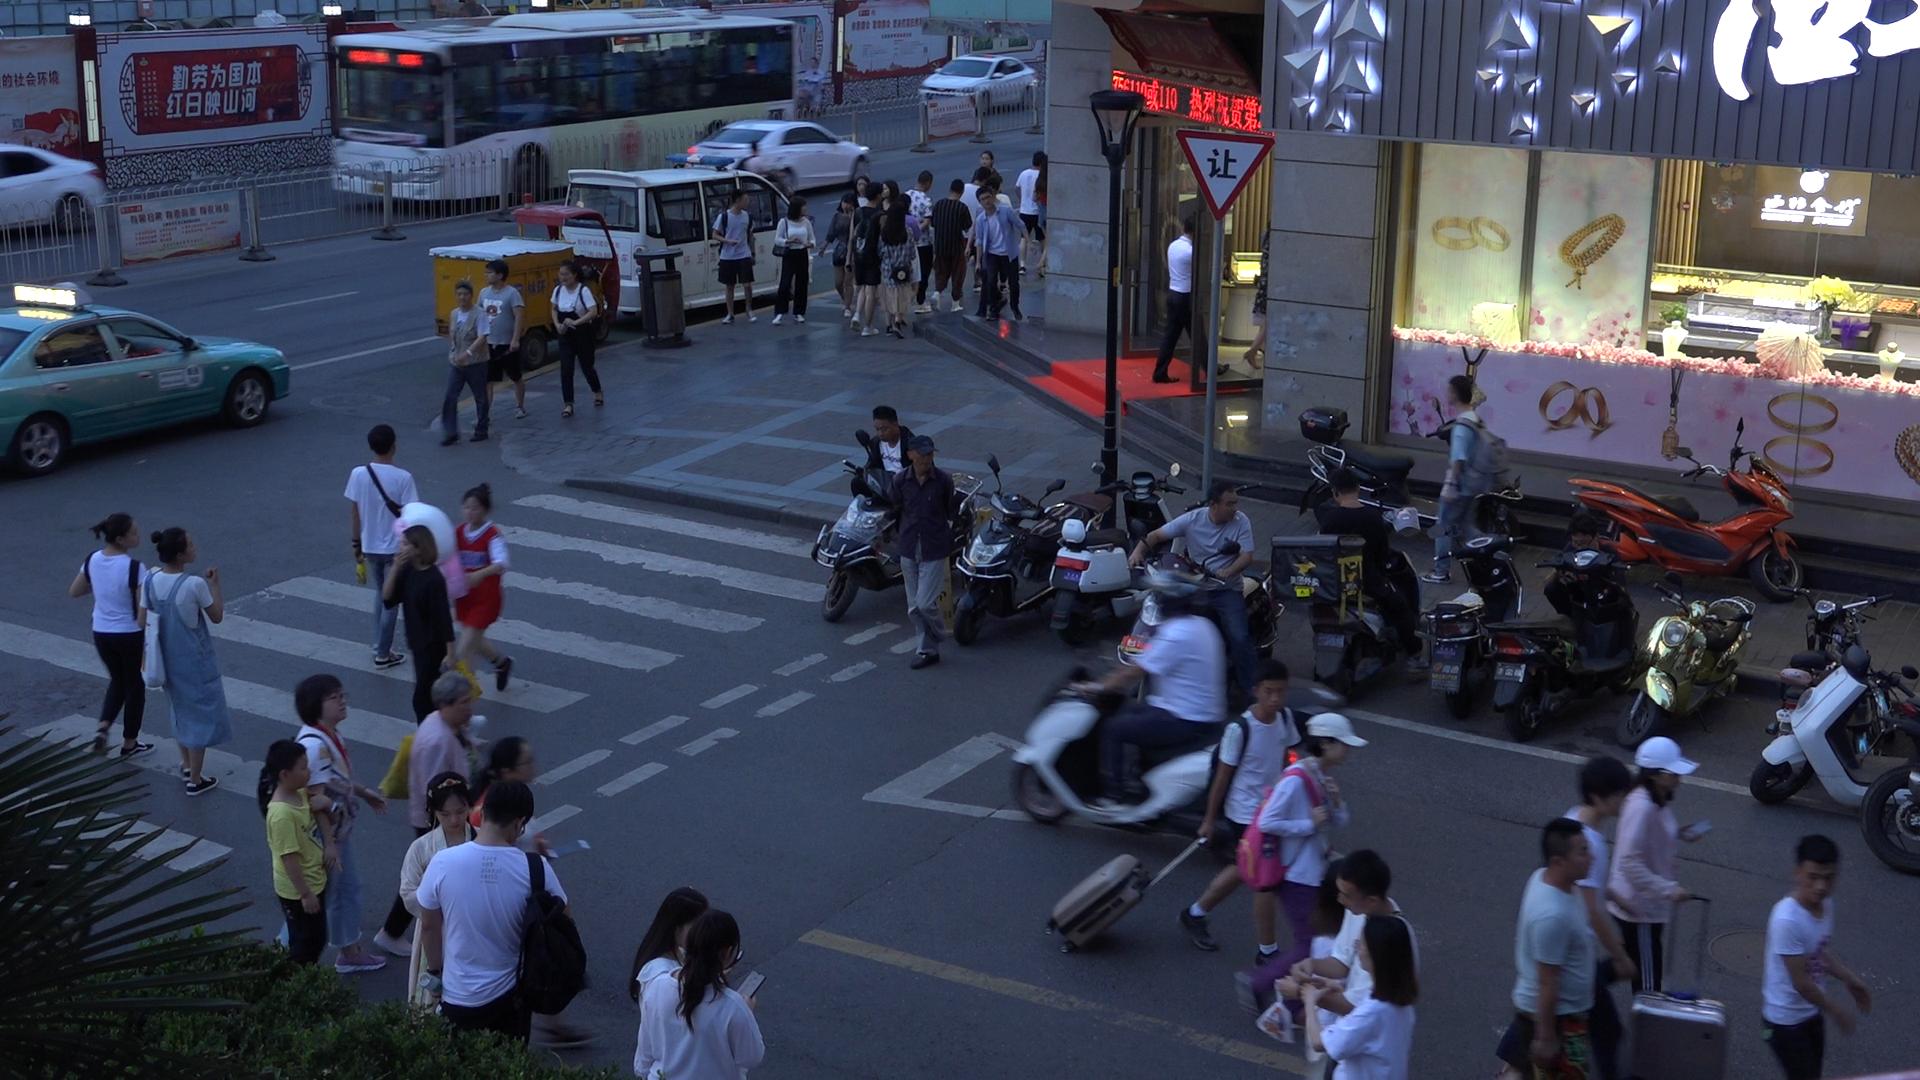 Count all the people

47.